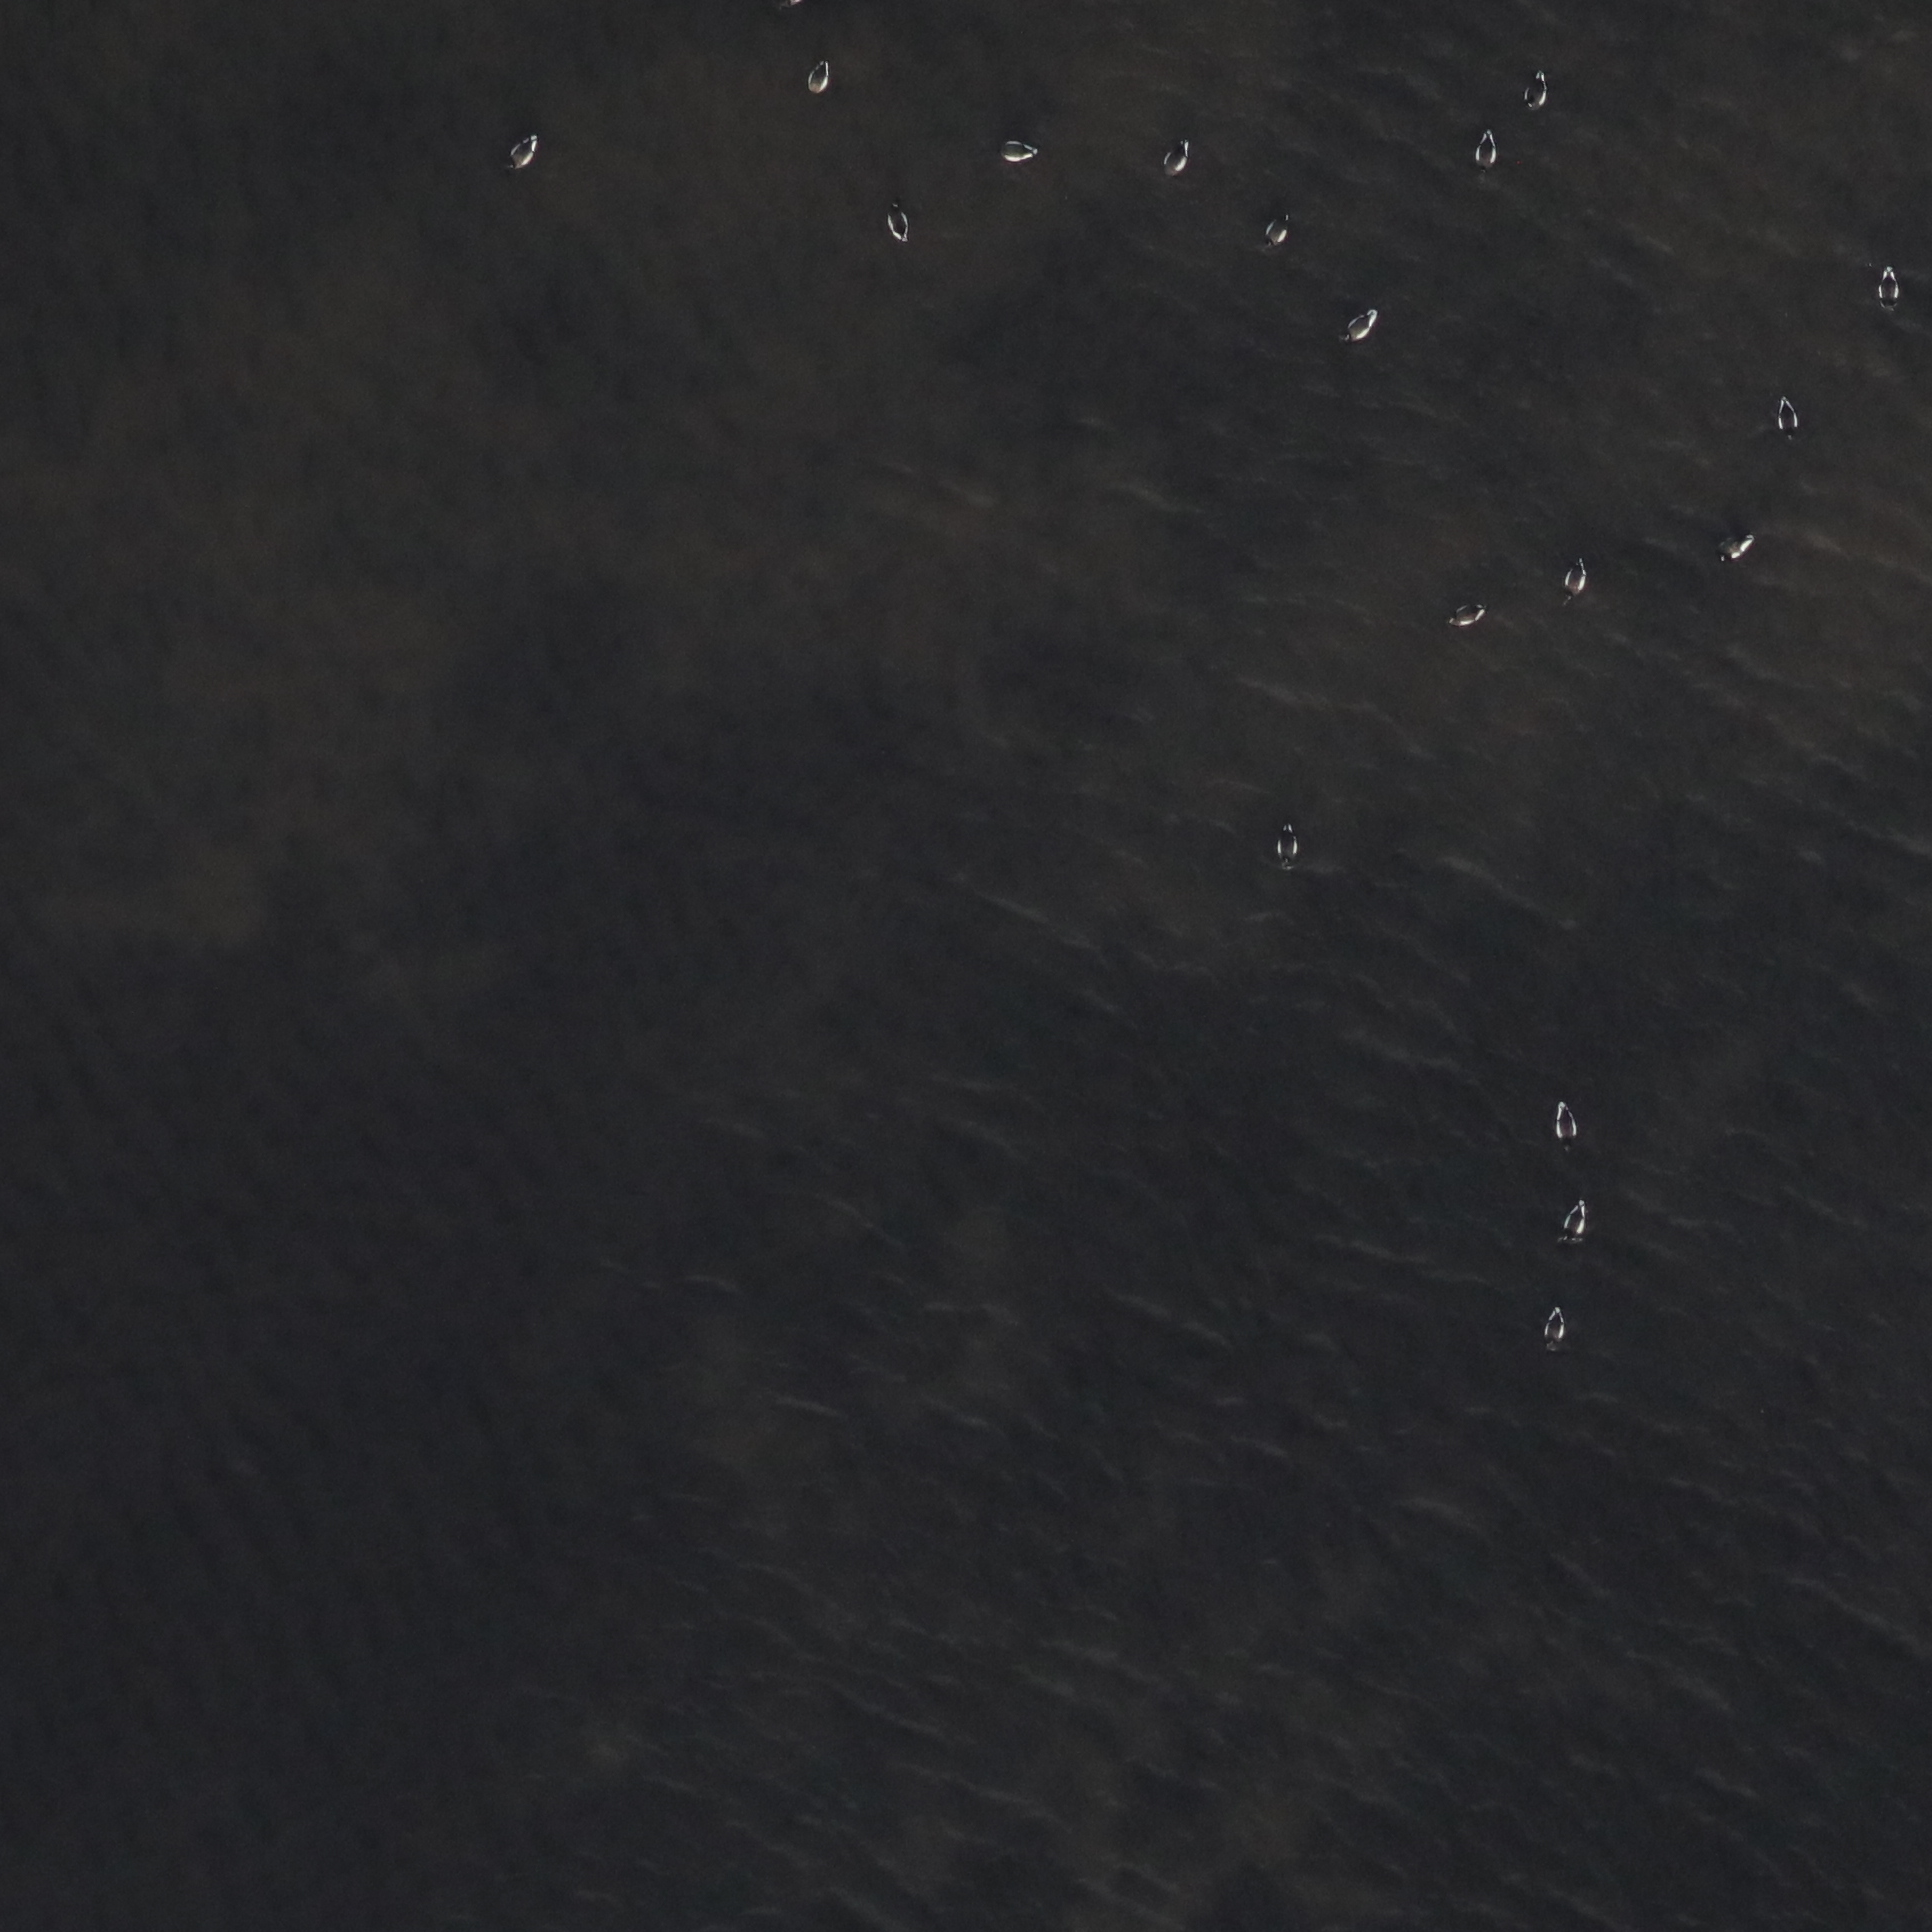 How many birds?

18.